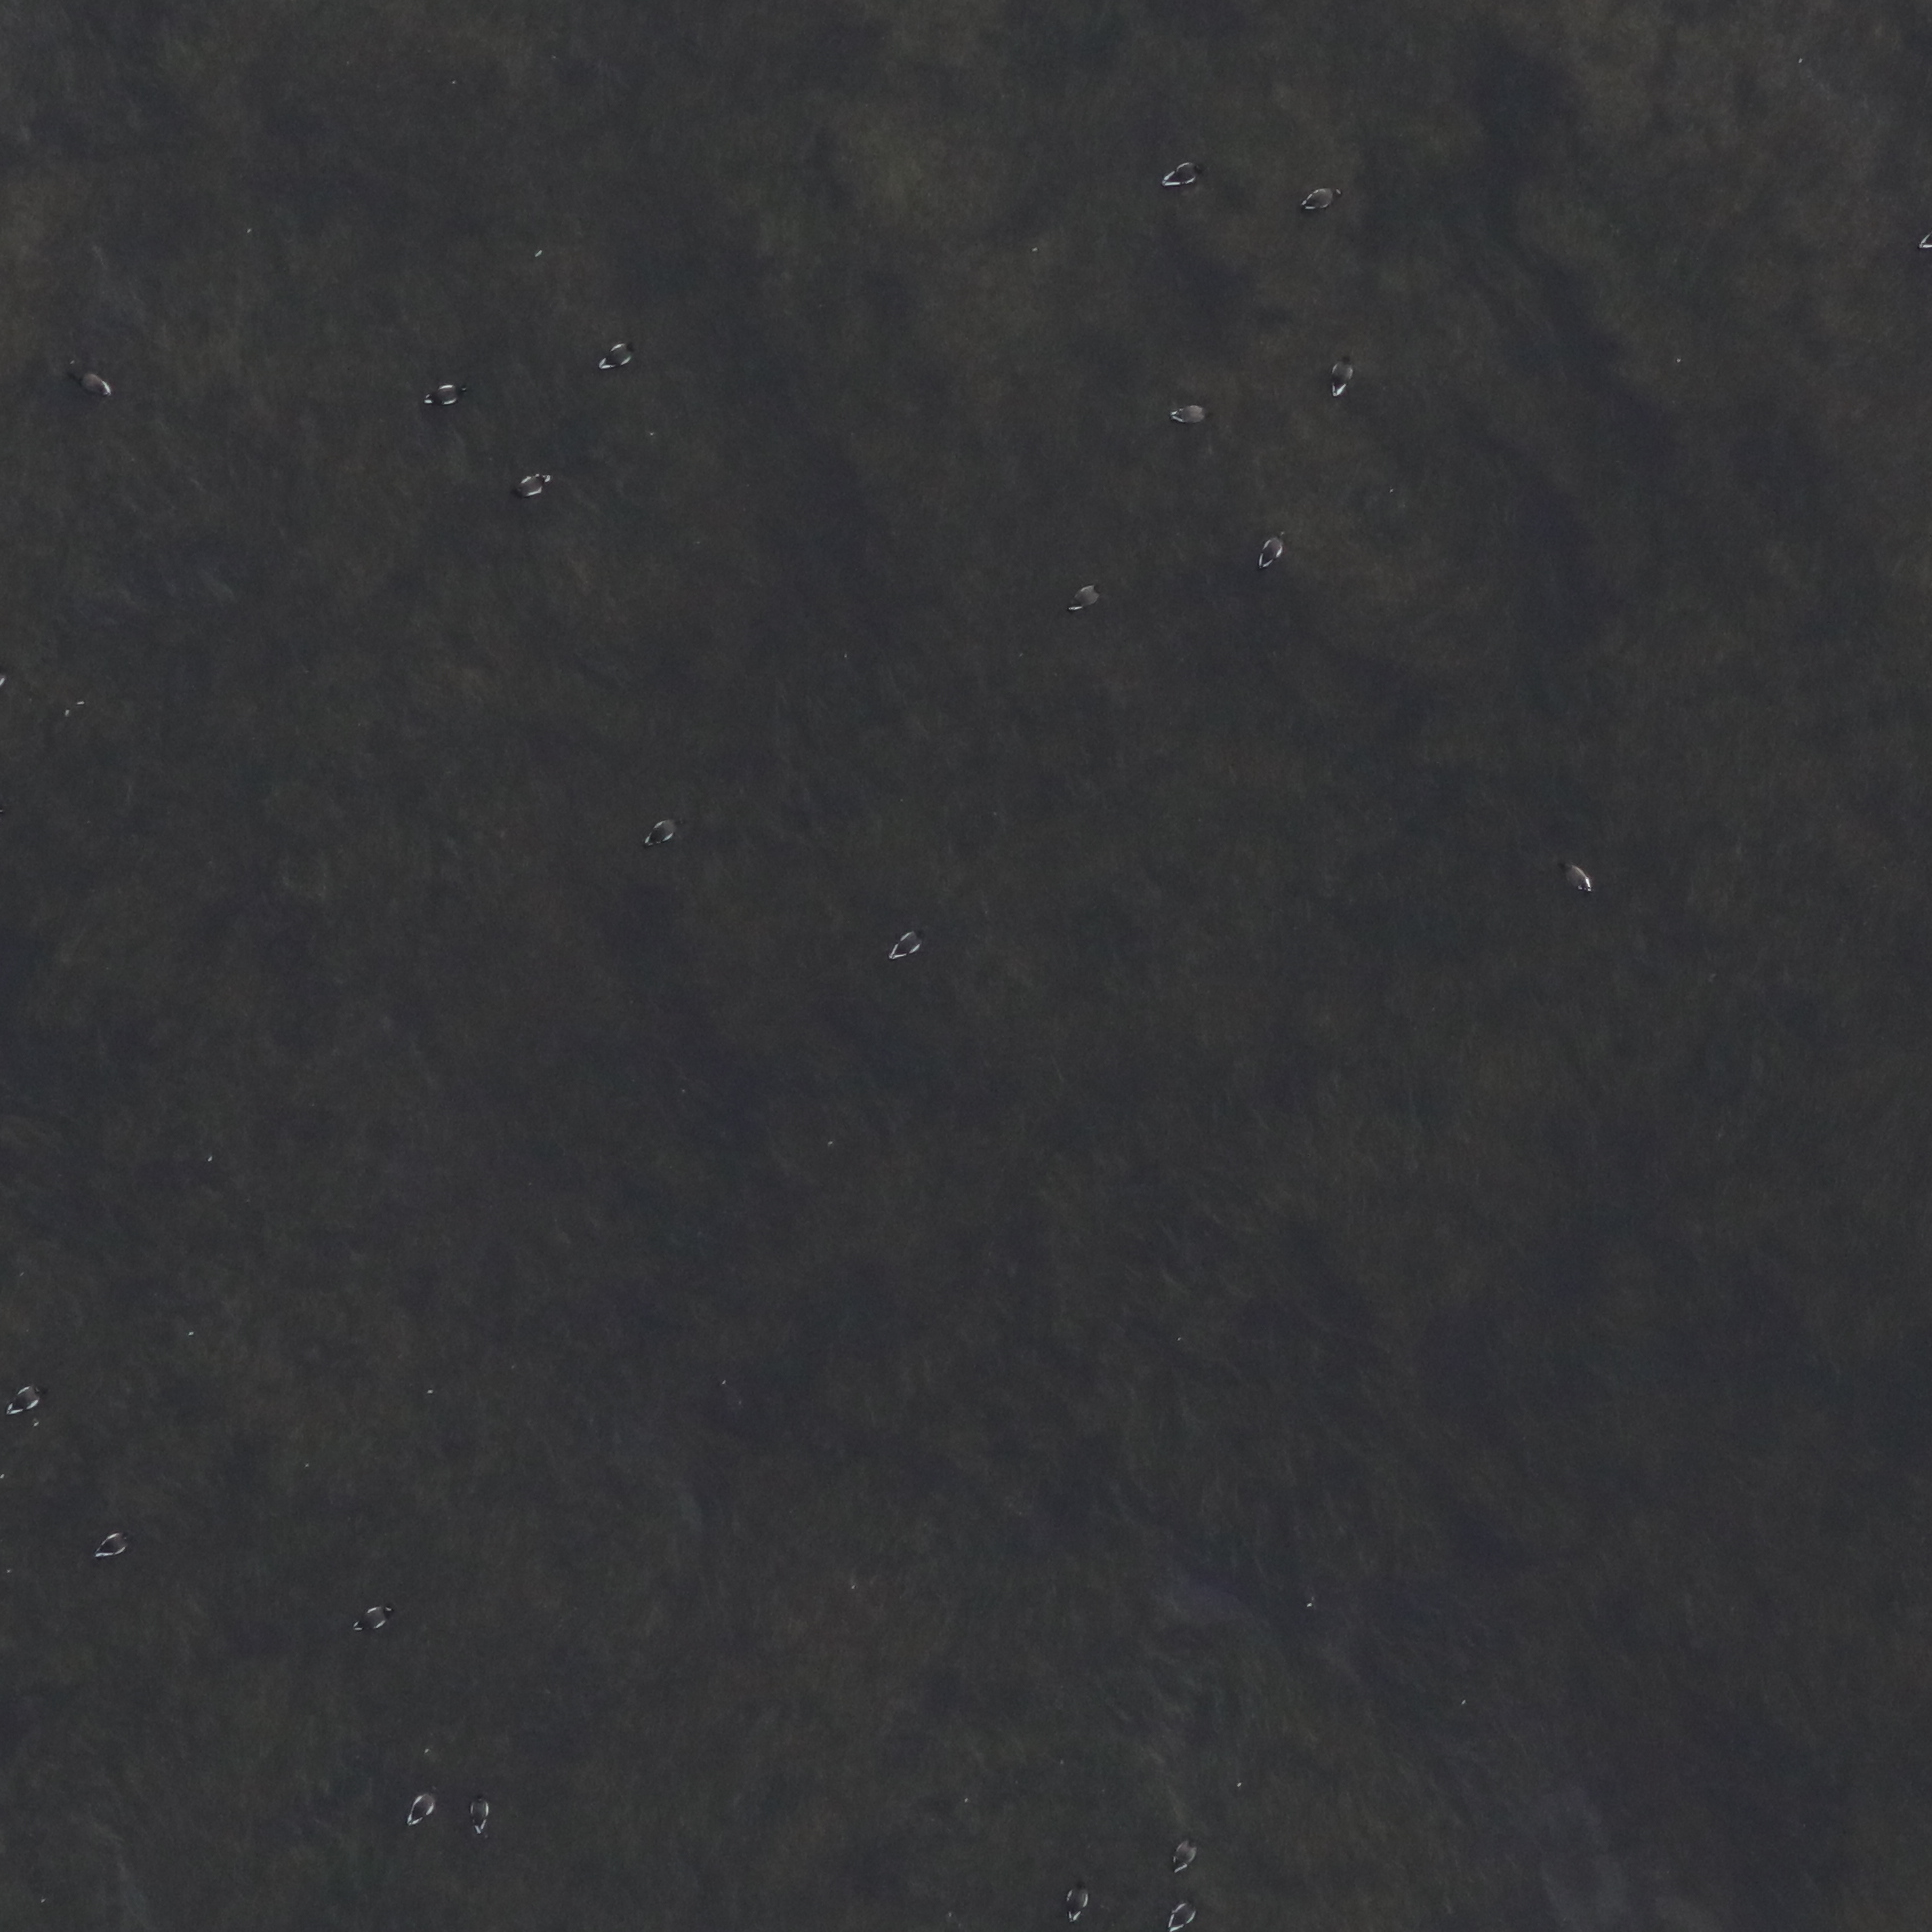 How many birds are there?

21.